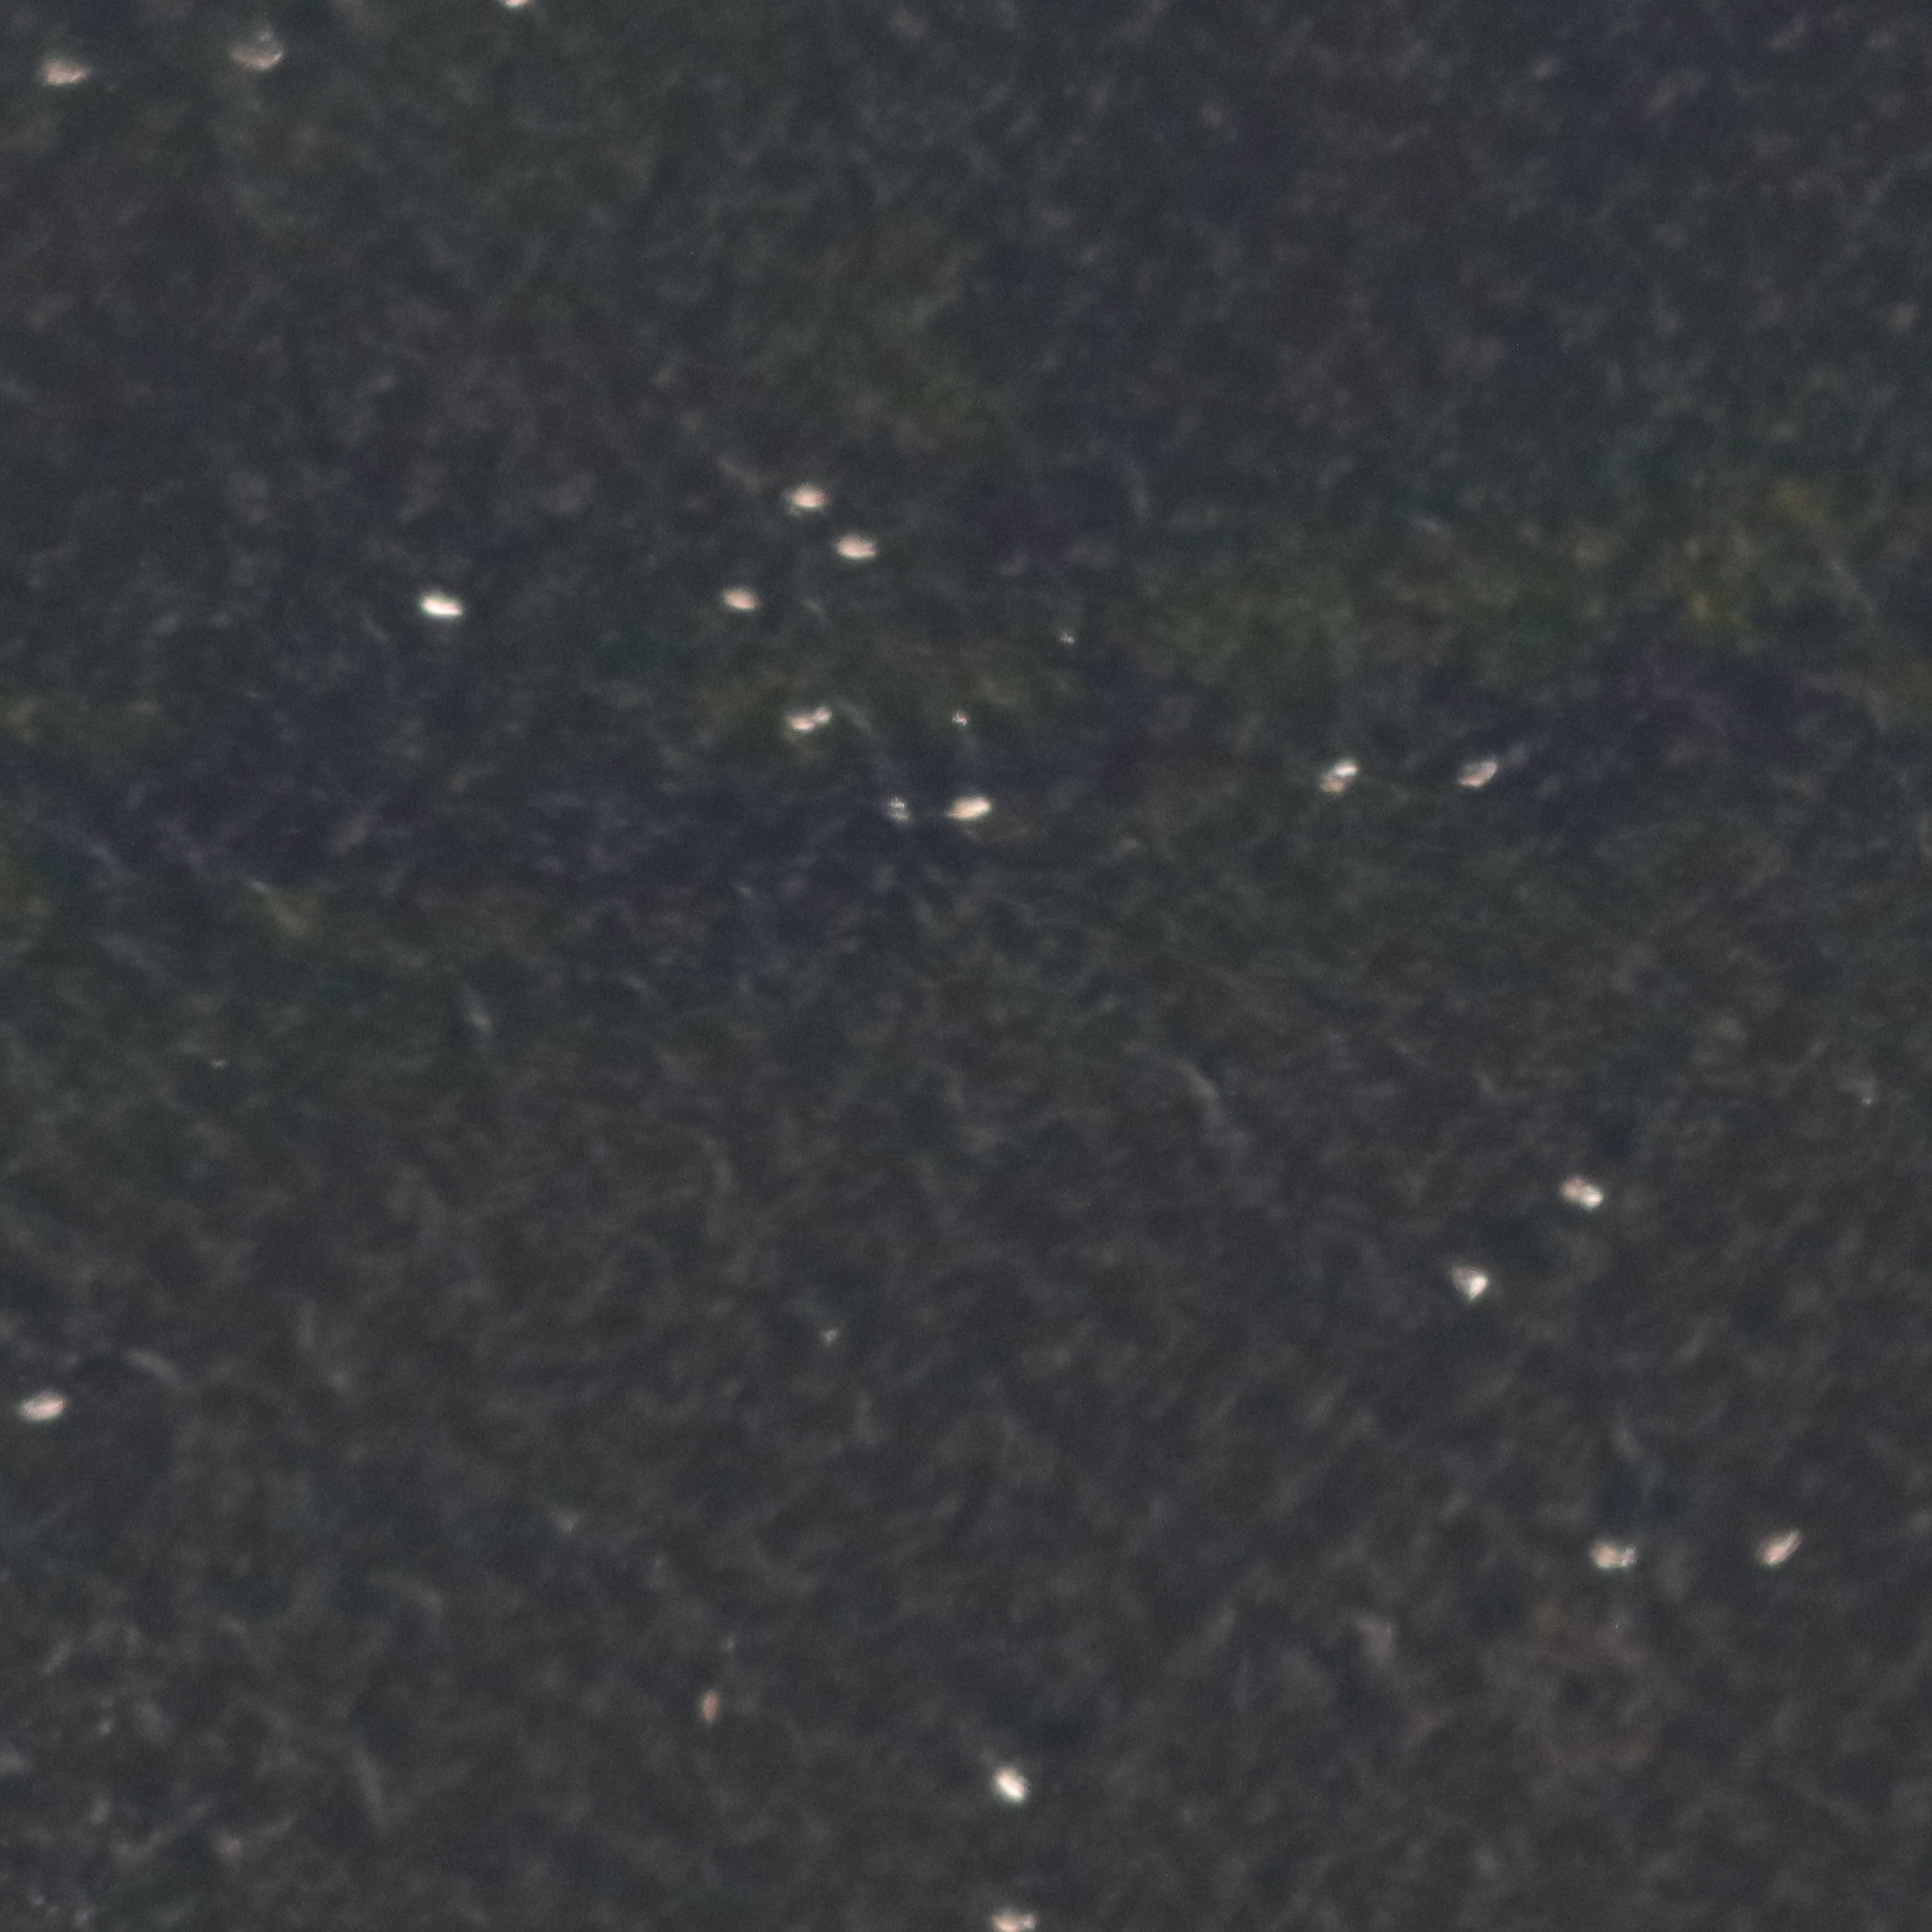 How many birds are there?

18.